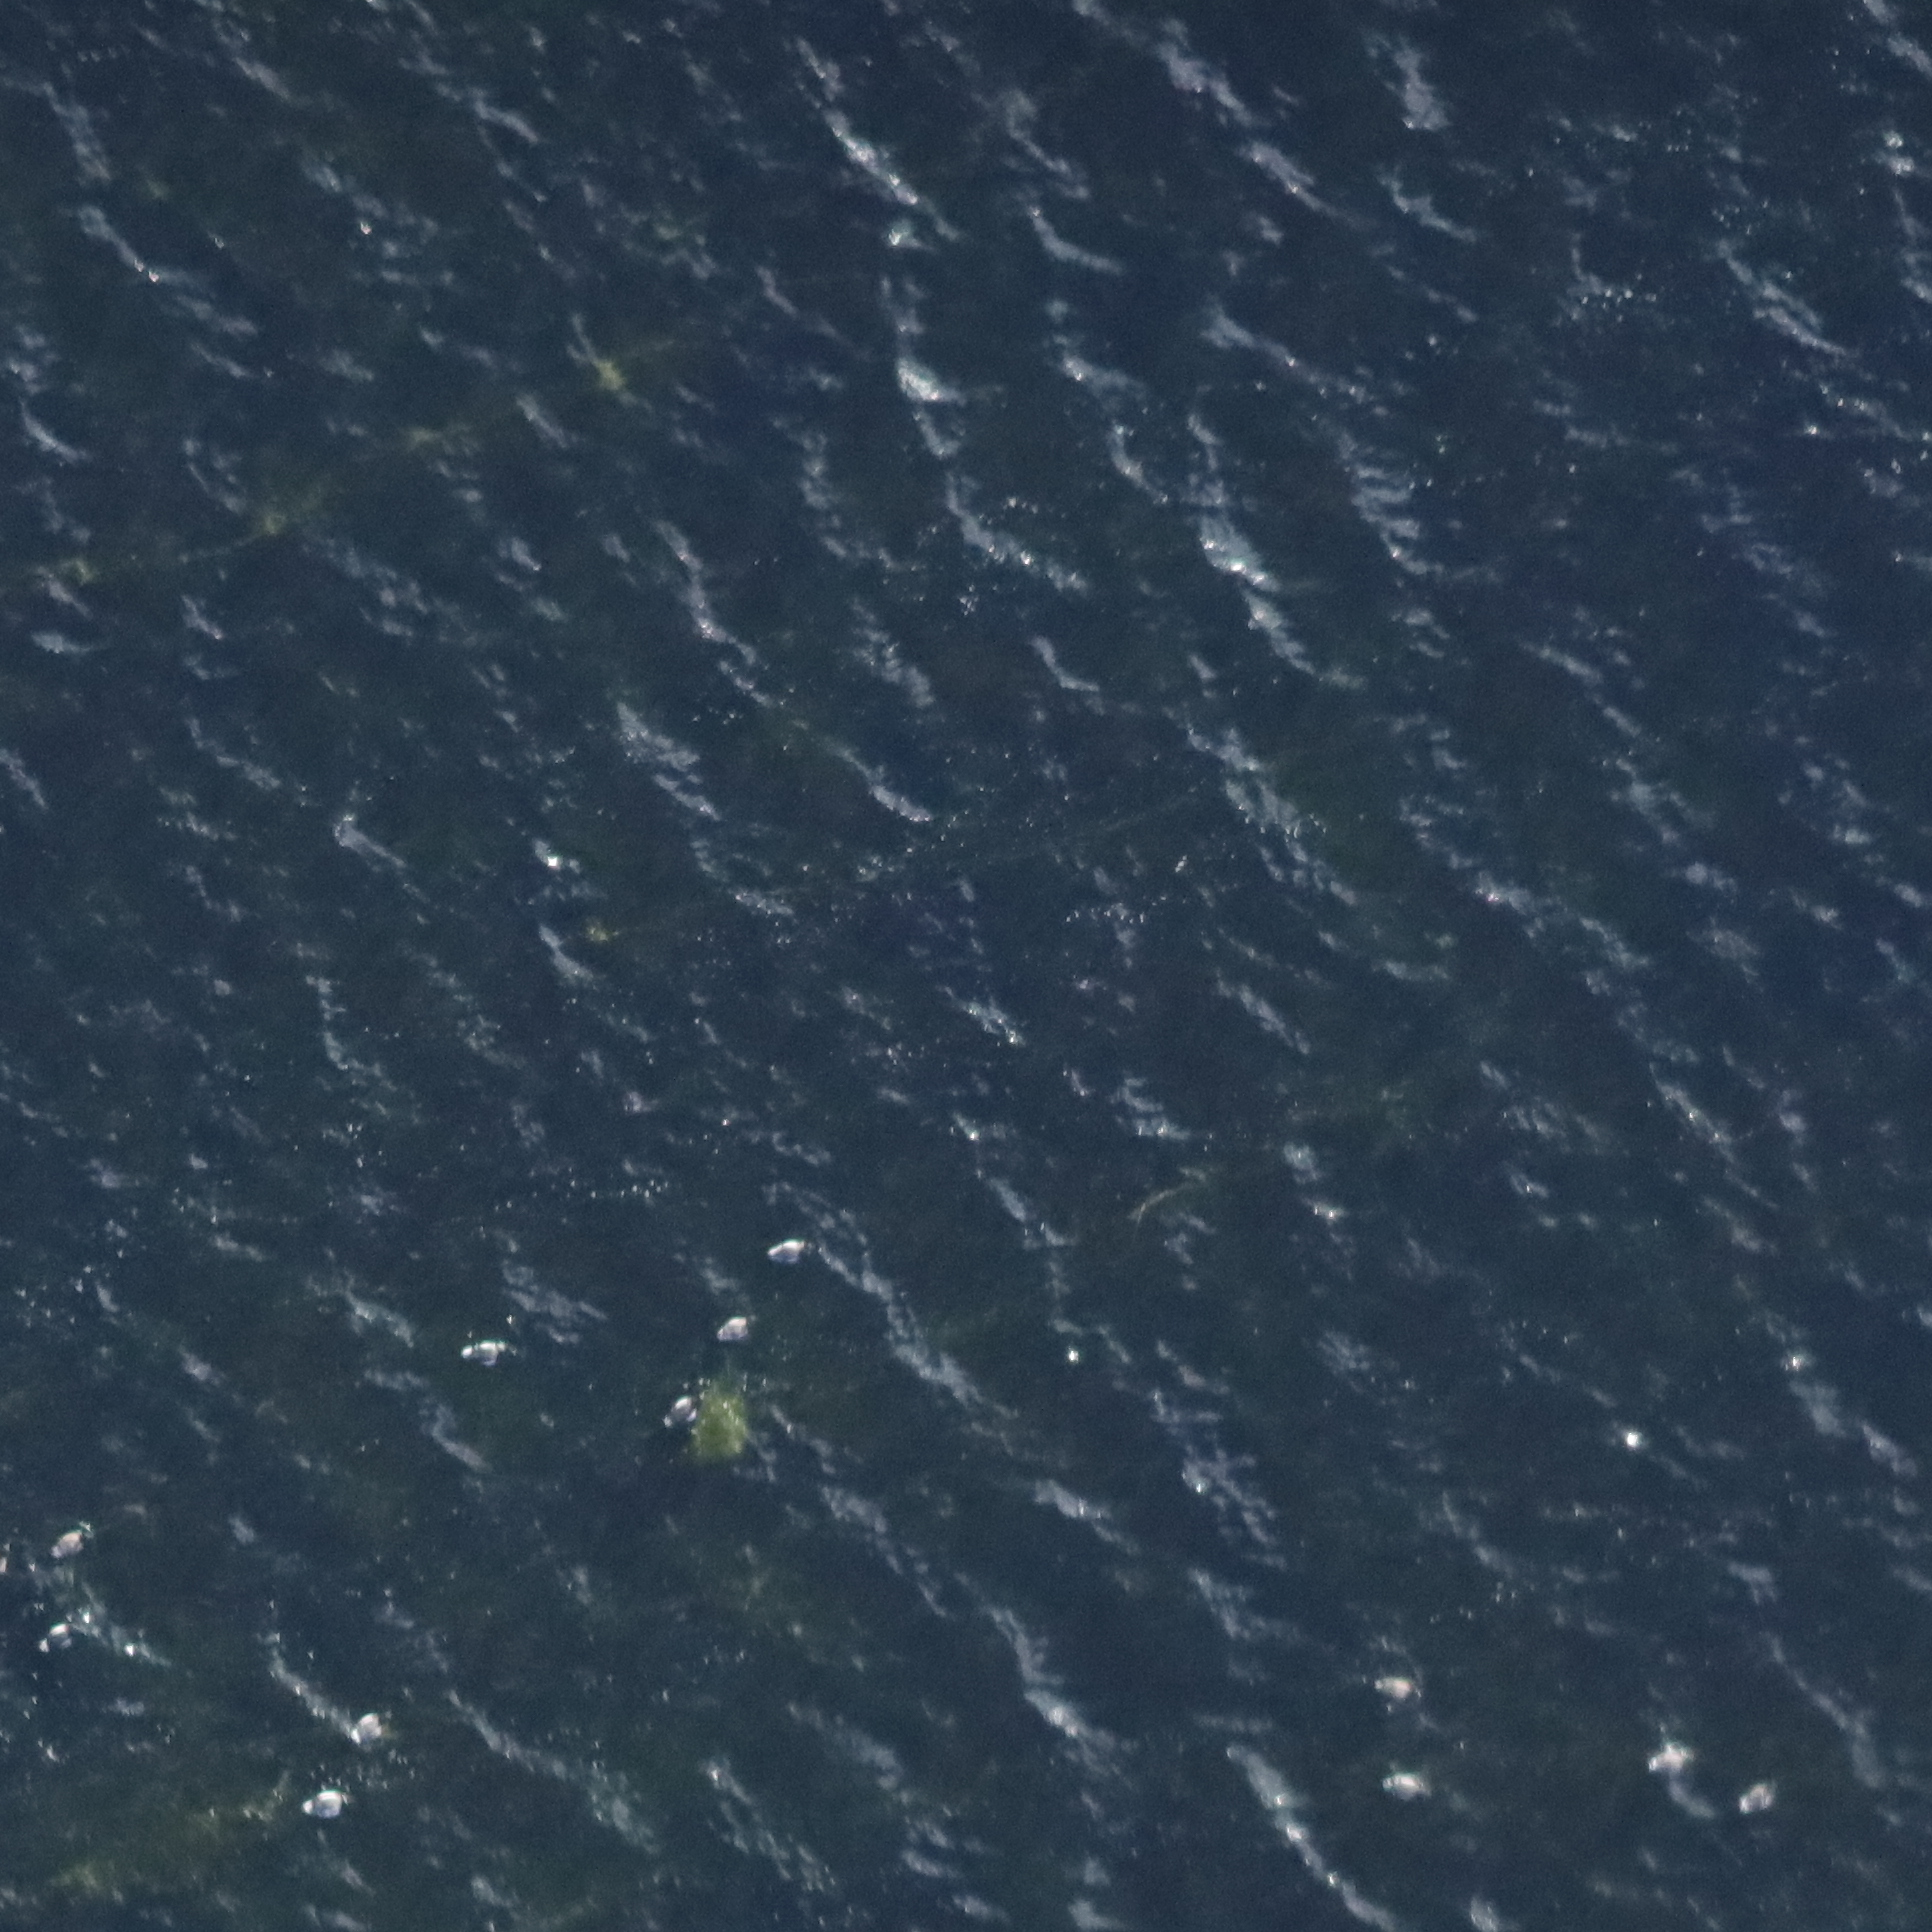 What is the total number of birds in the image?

12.